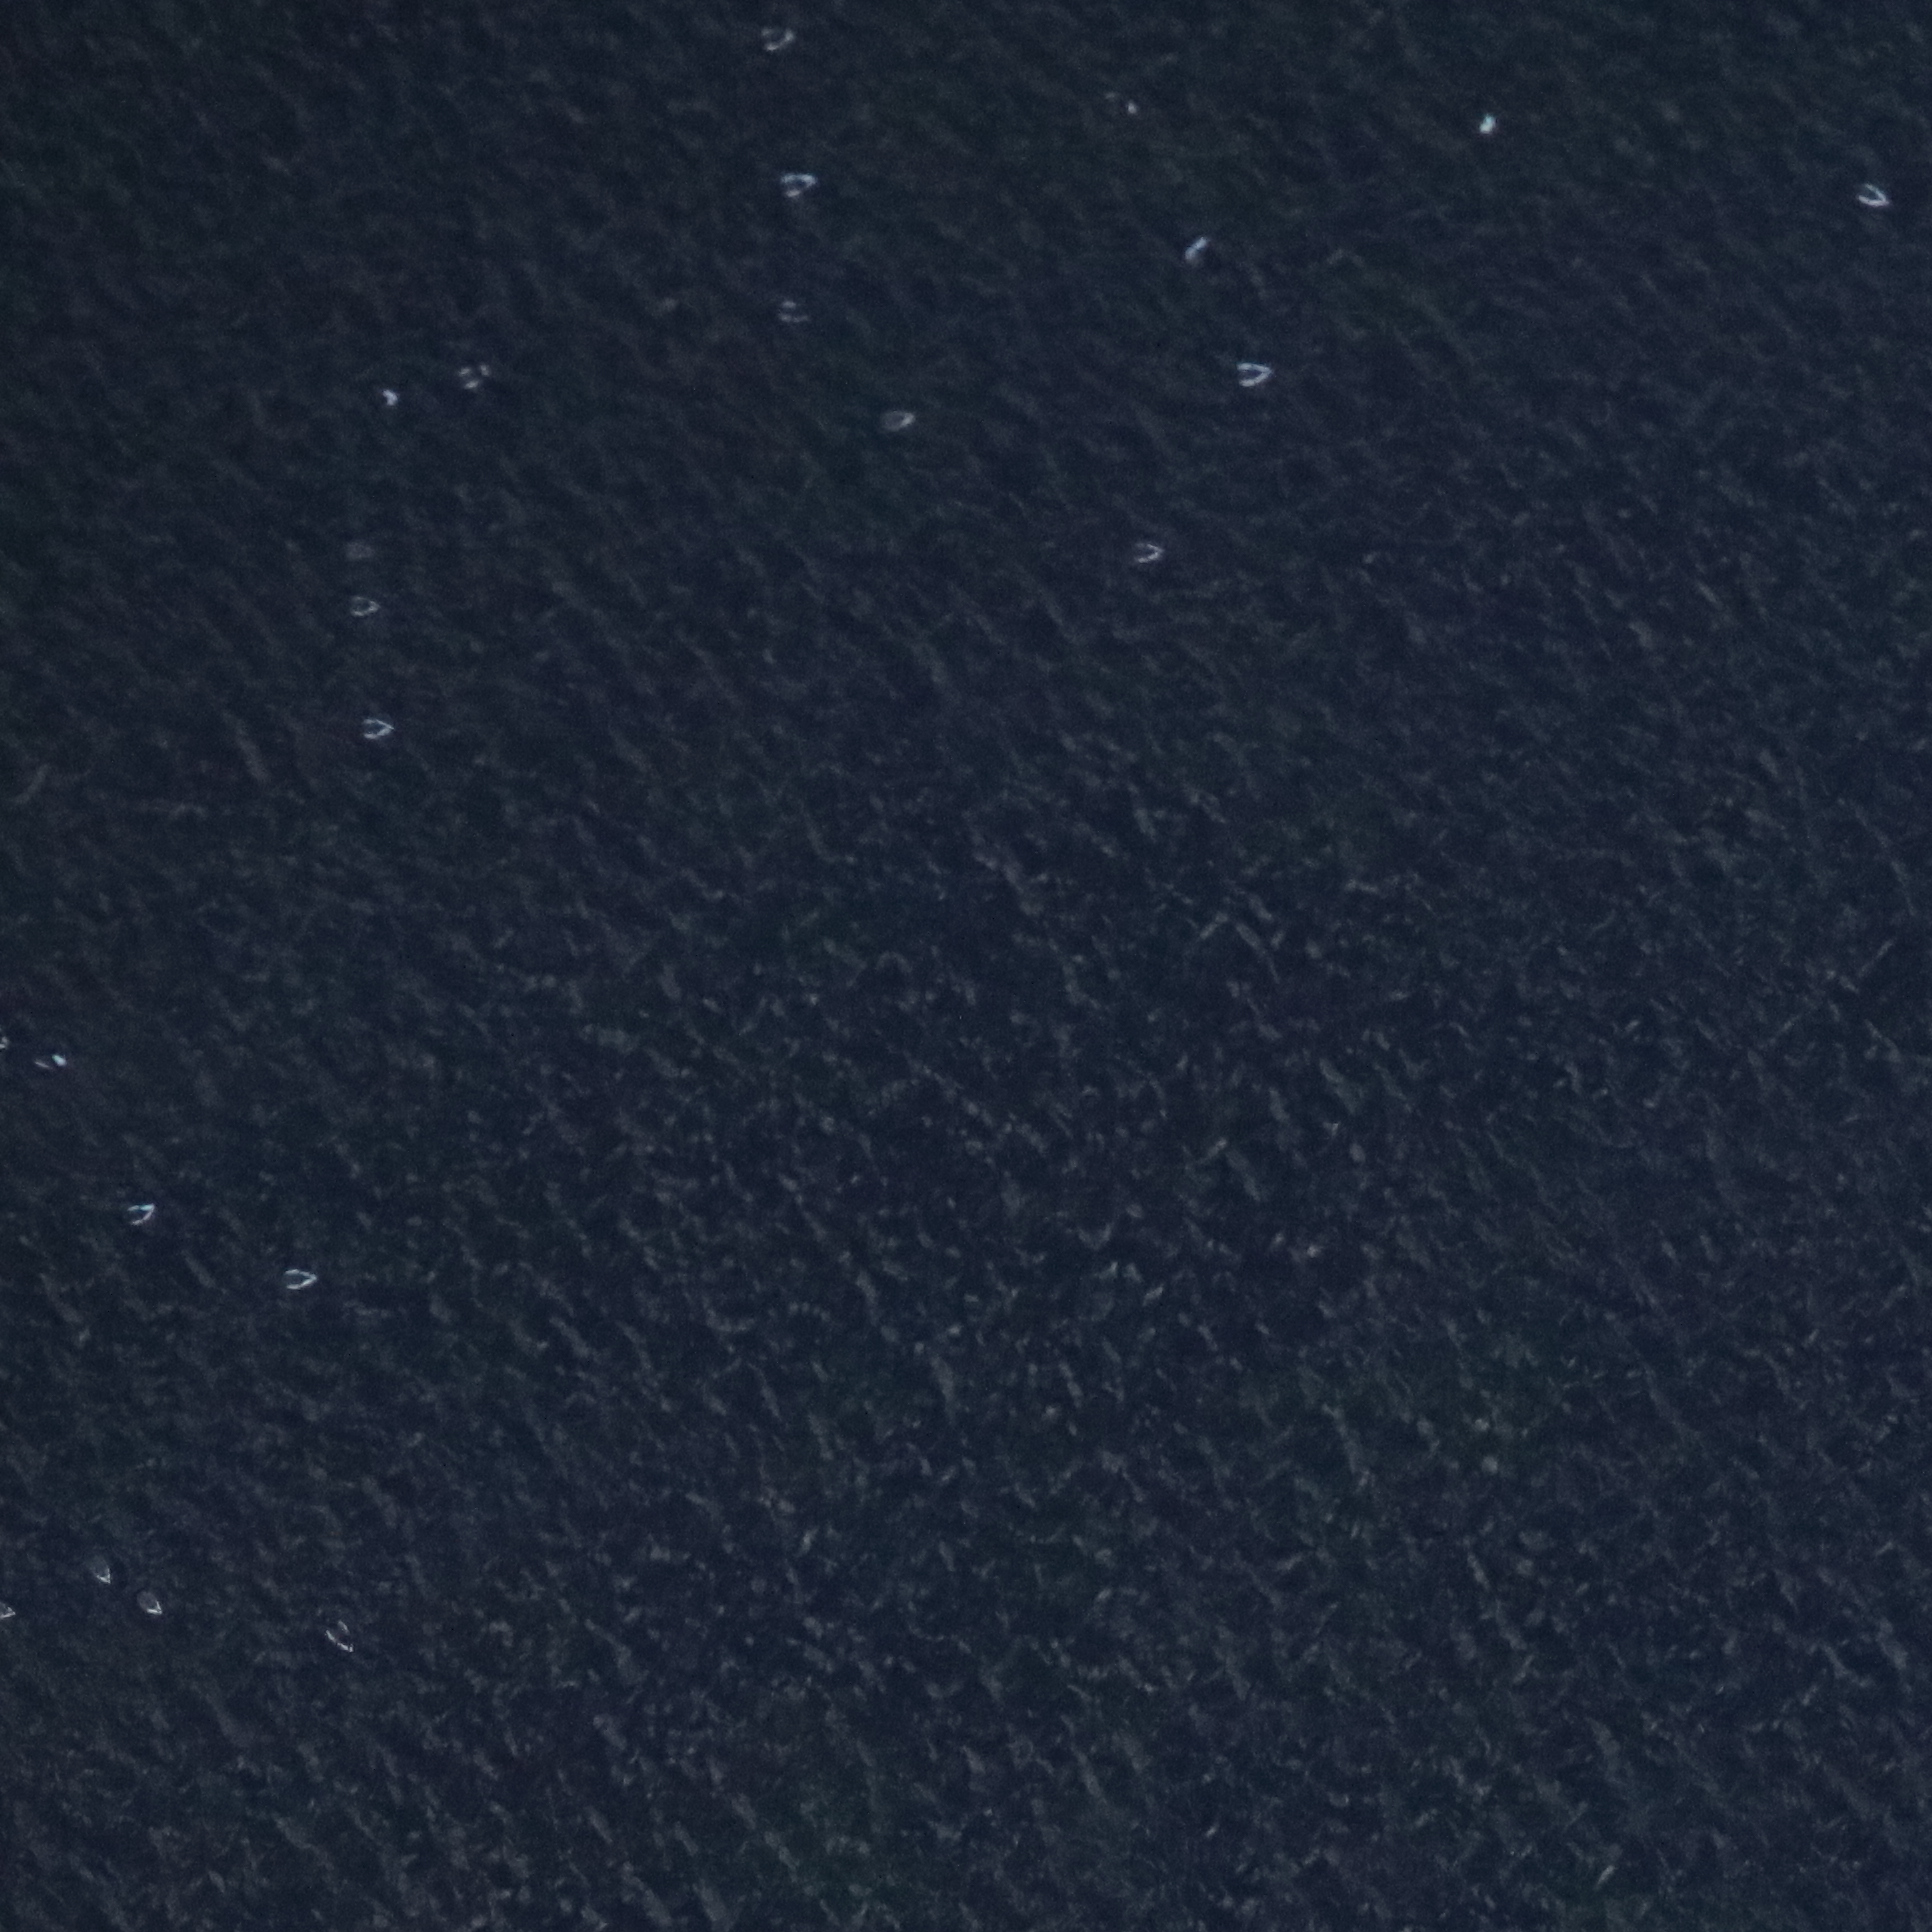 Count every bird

18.